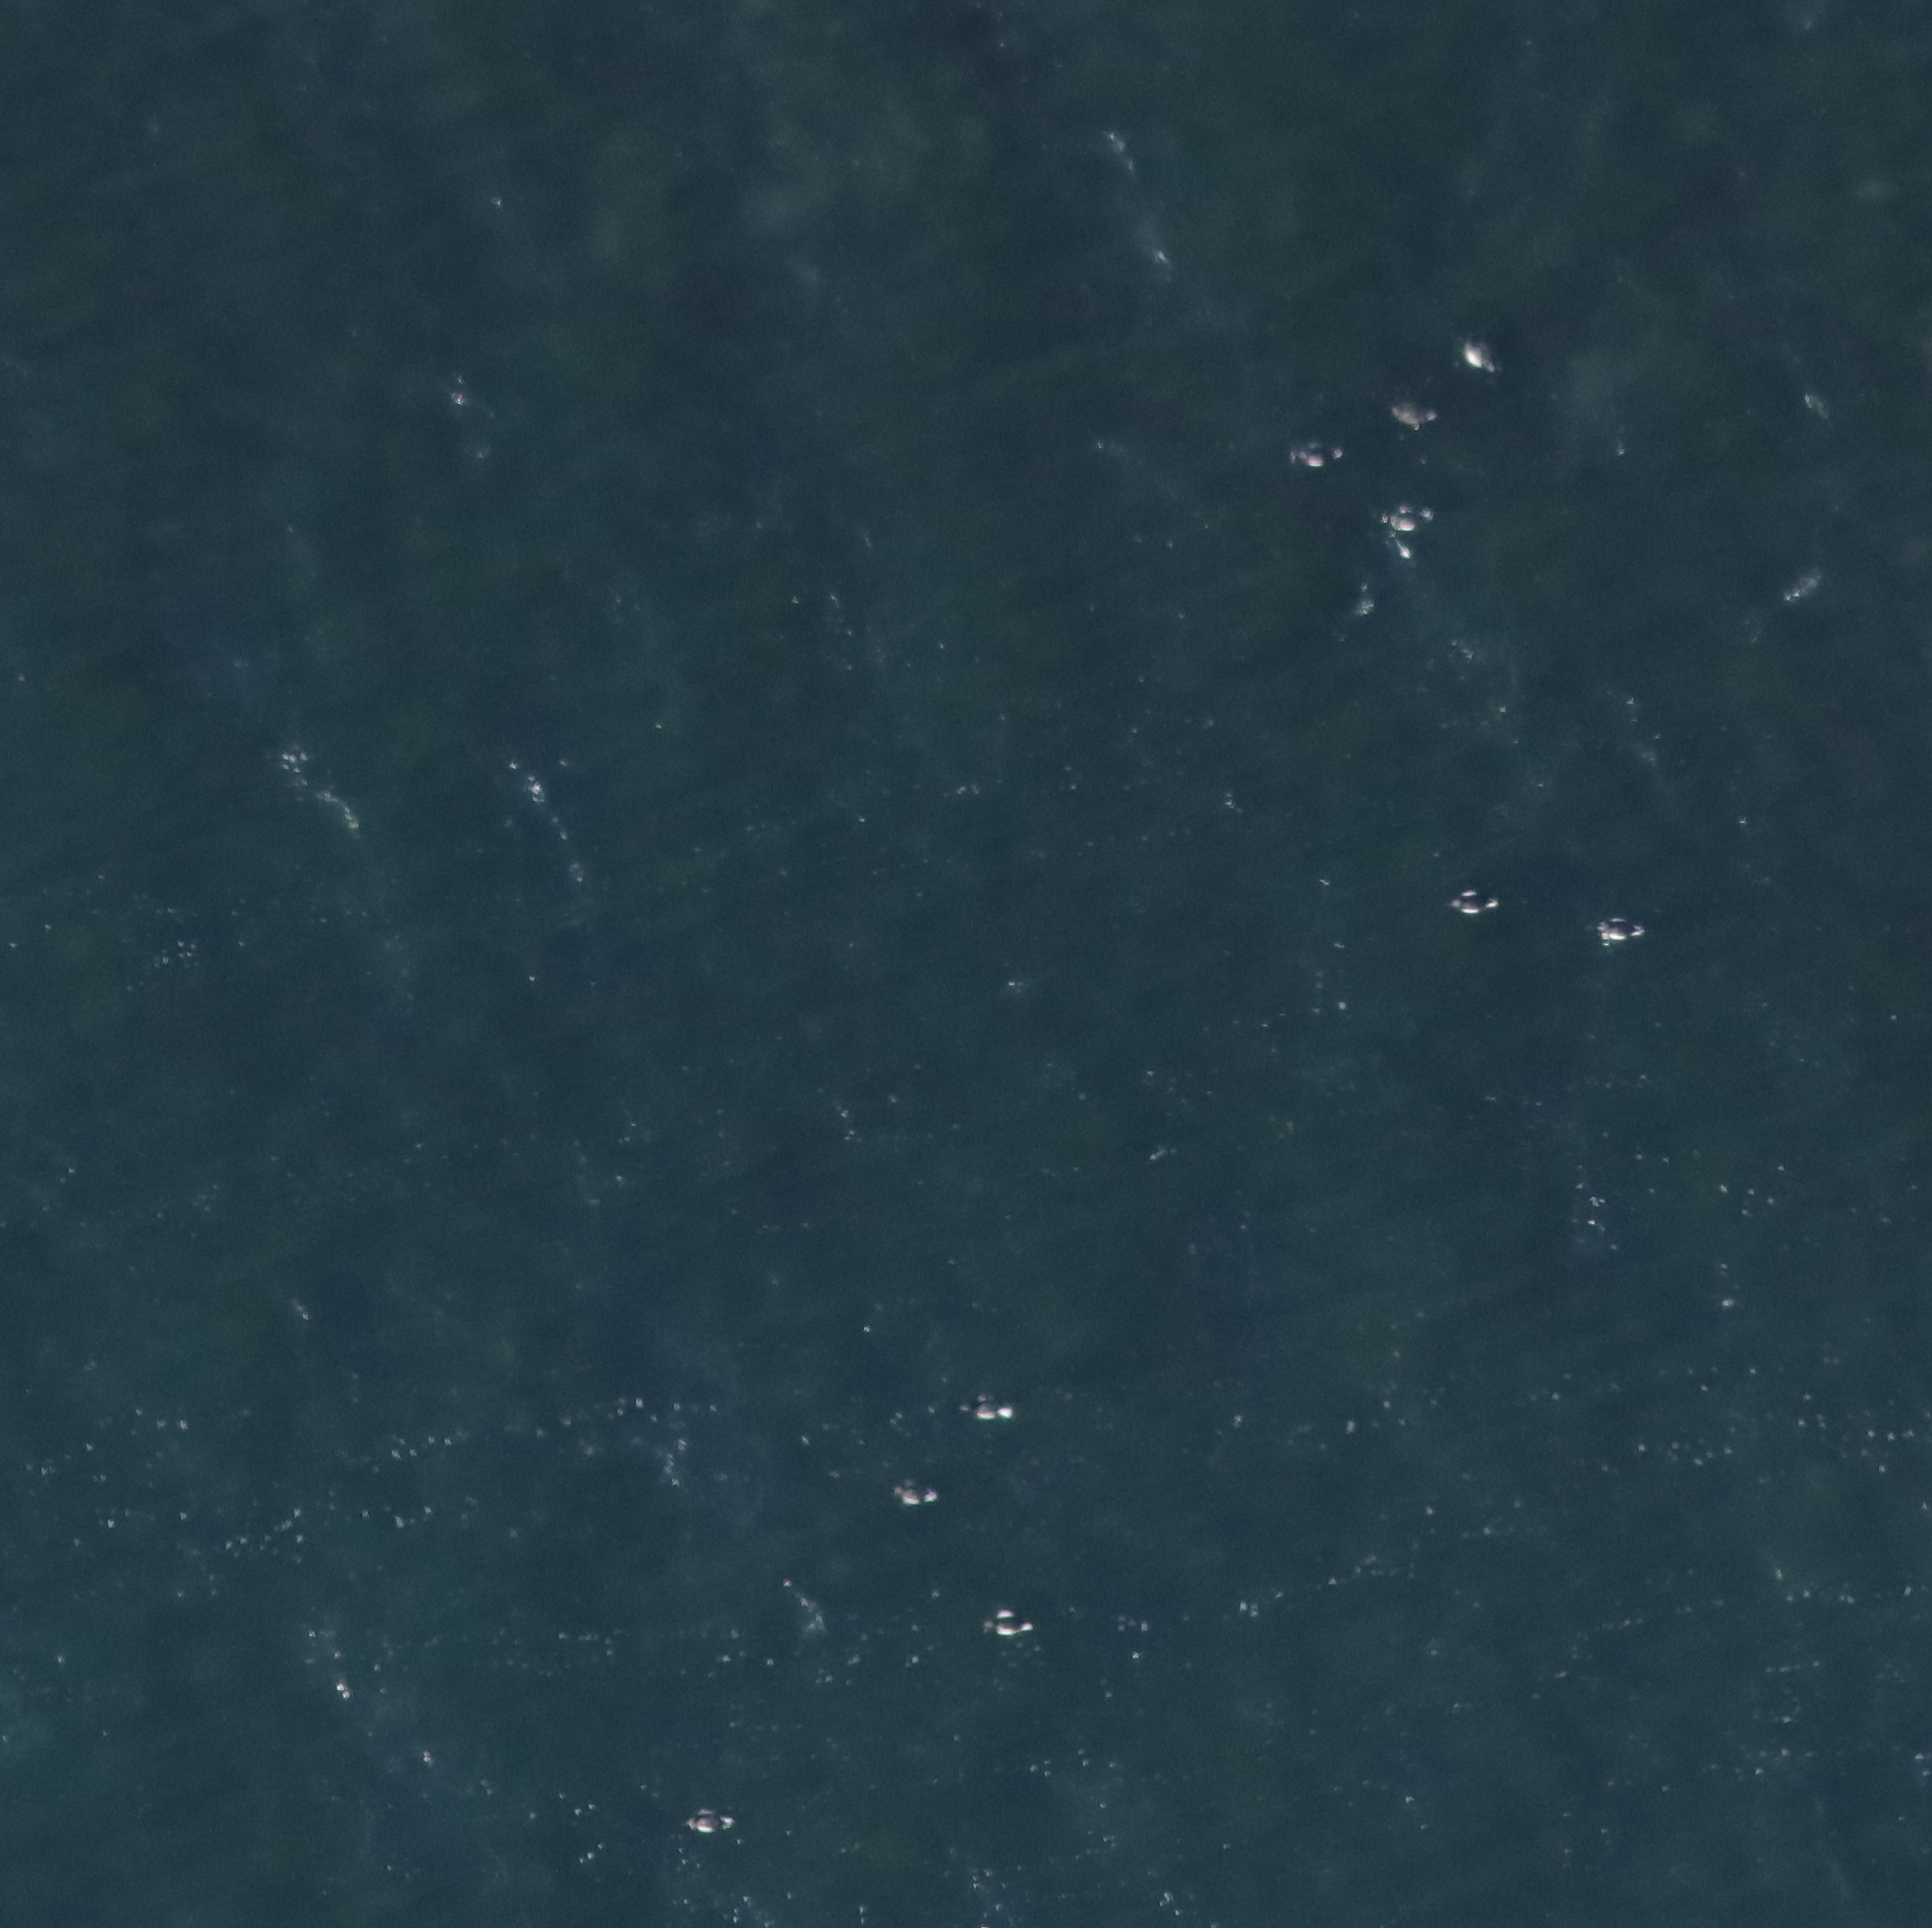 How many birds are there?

10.